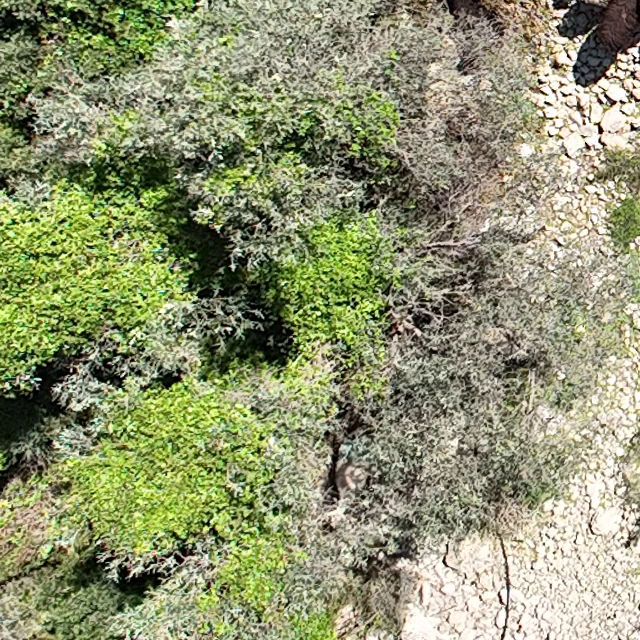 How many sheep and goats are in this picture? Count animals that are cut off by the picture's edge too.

1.